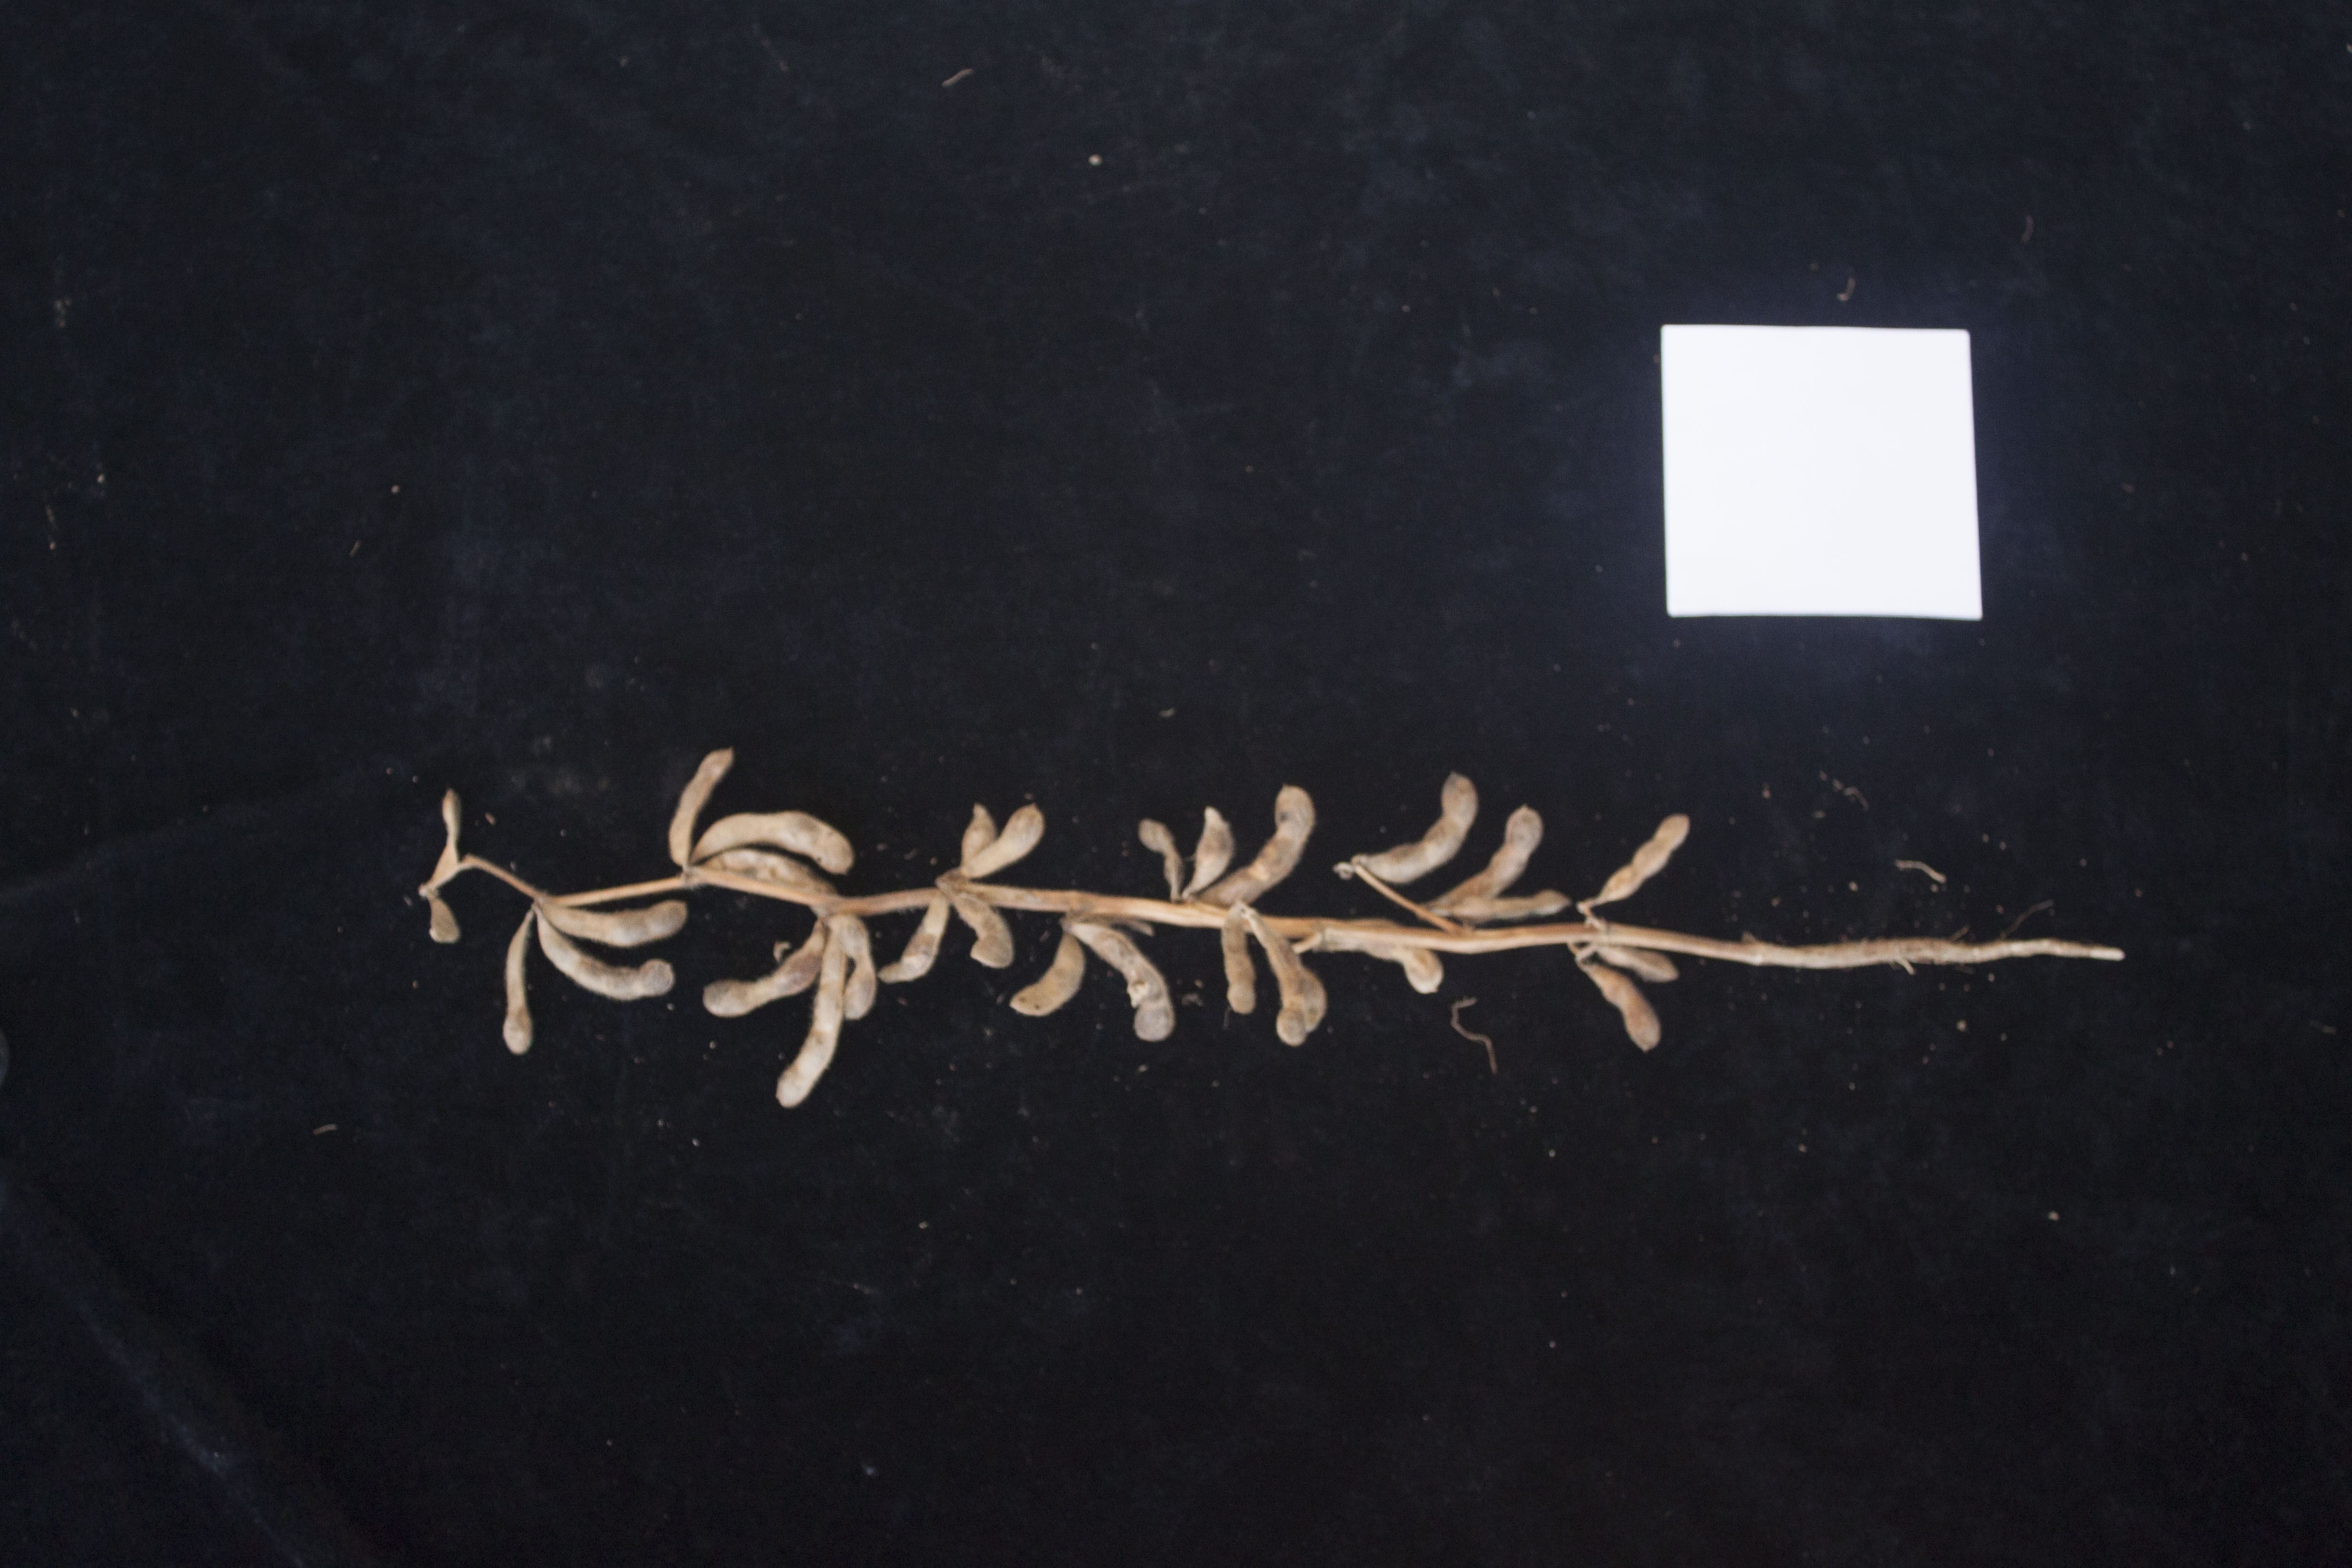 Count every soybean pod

29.